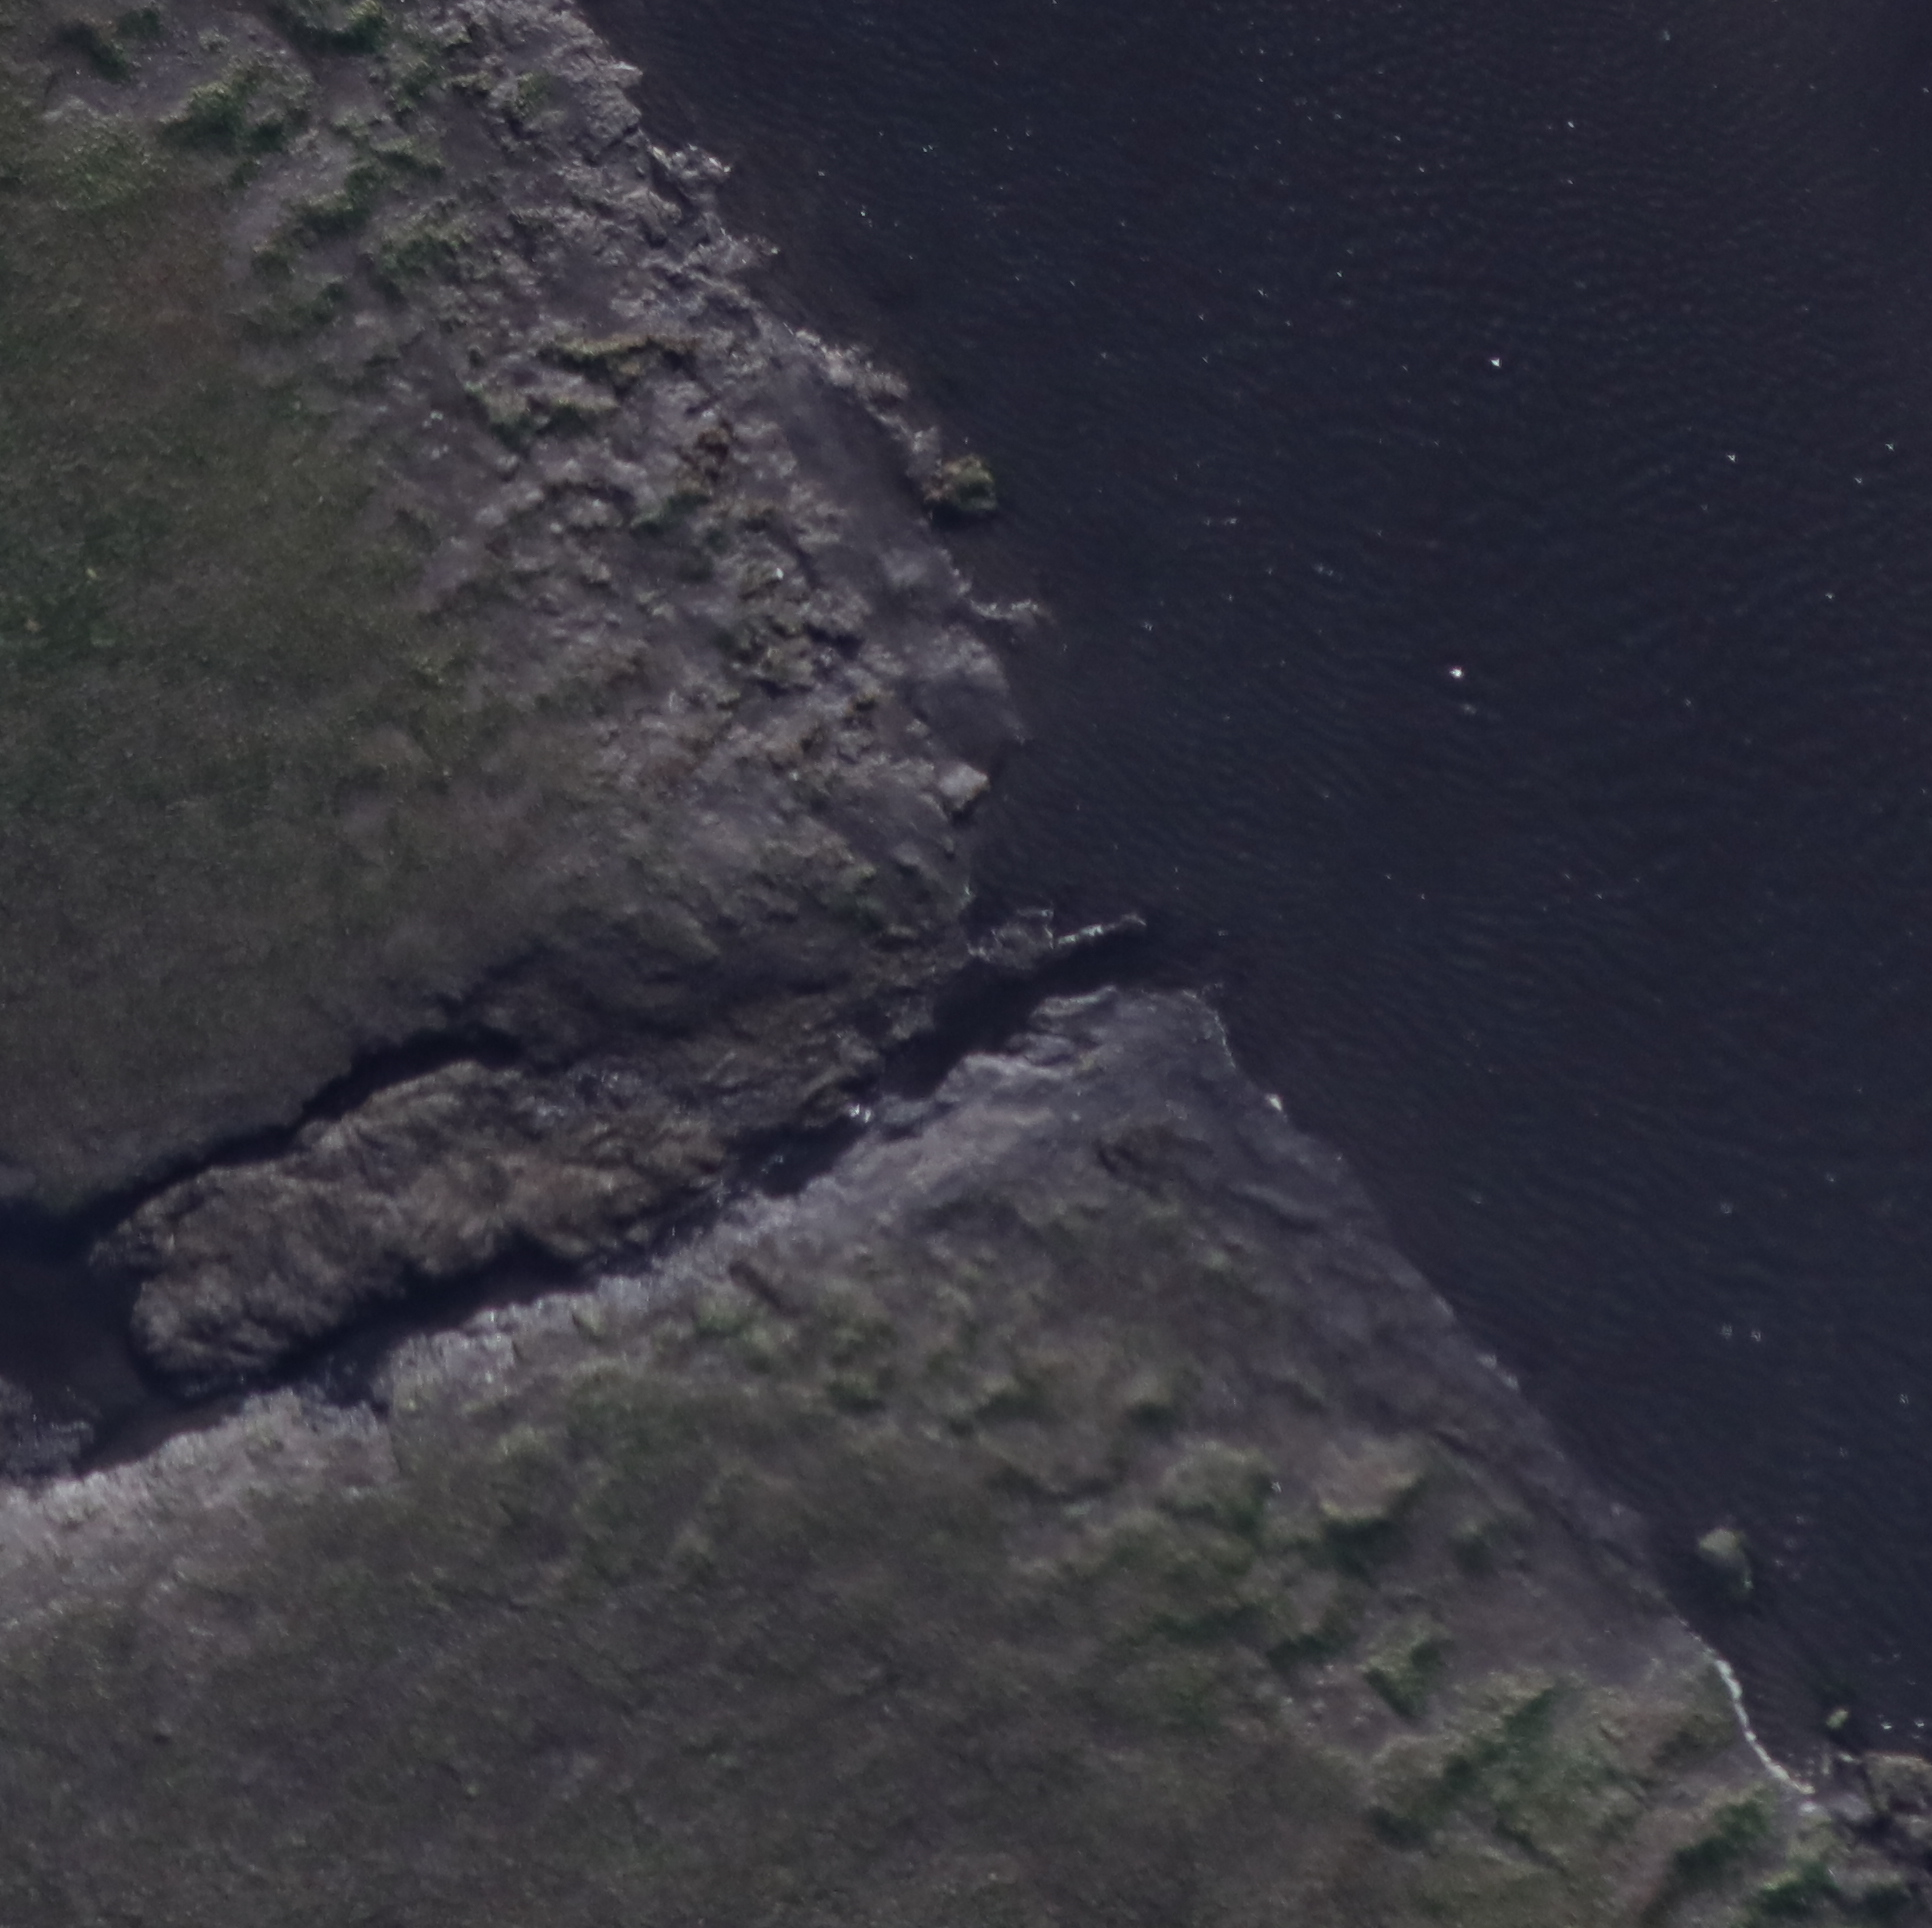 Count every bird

0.